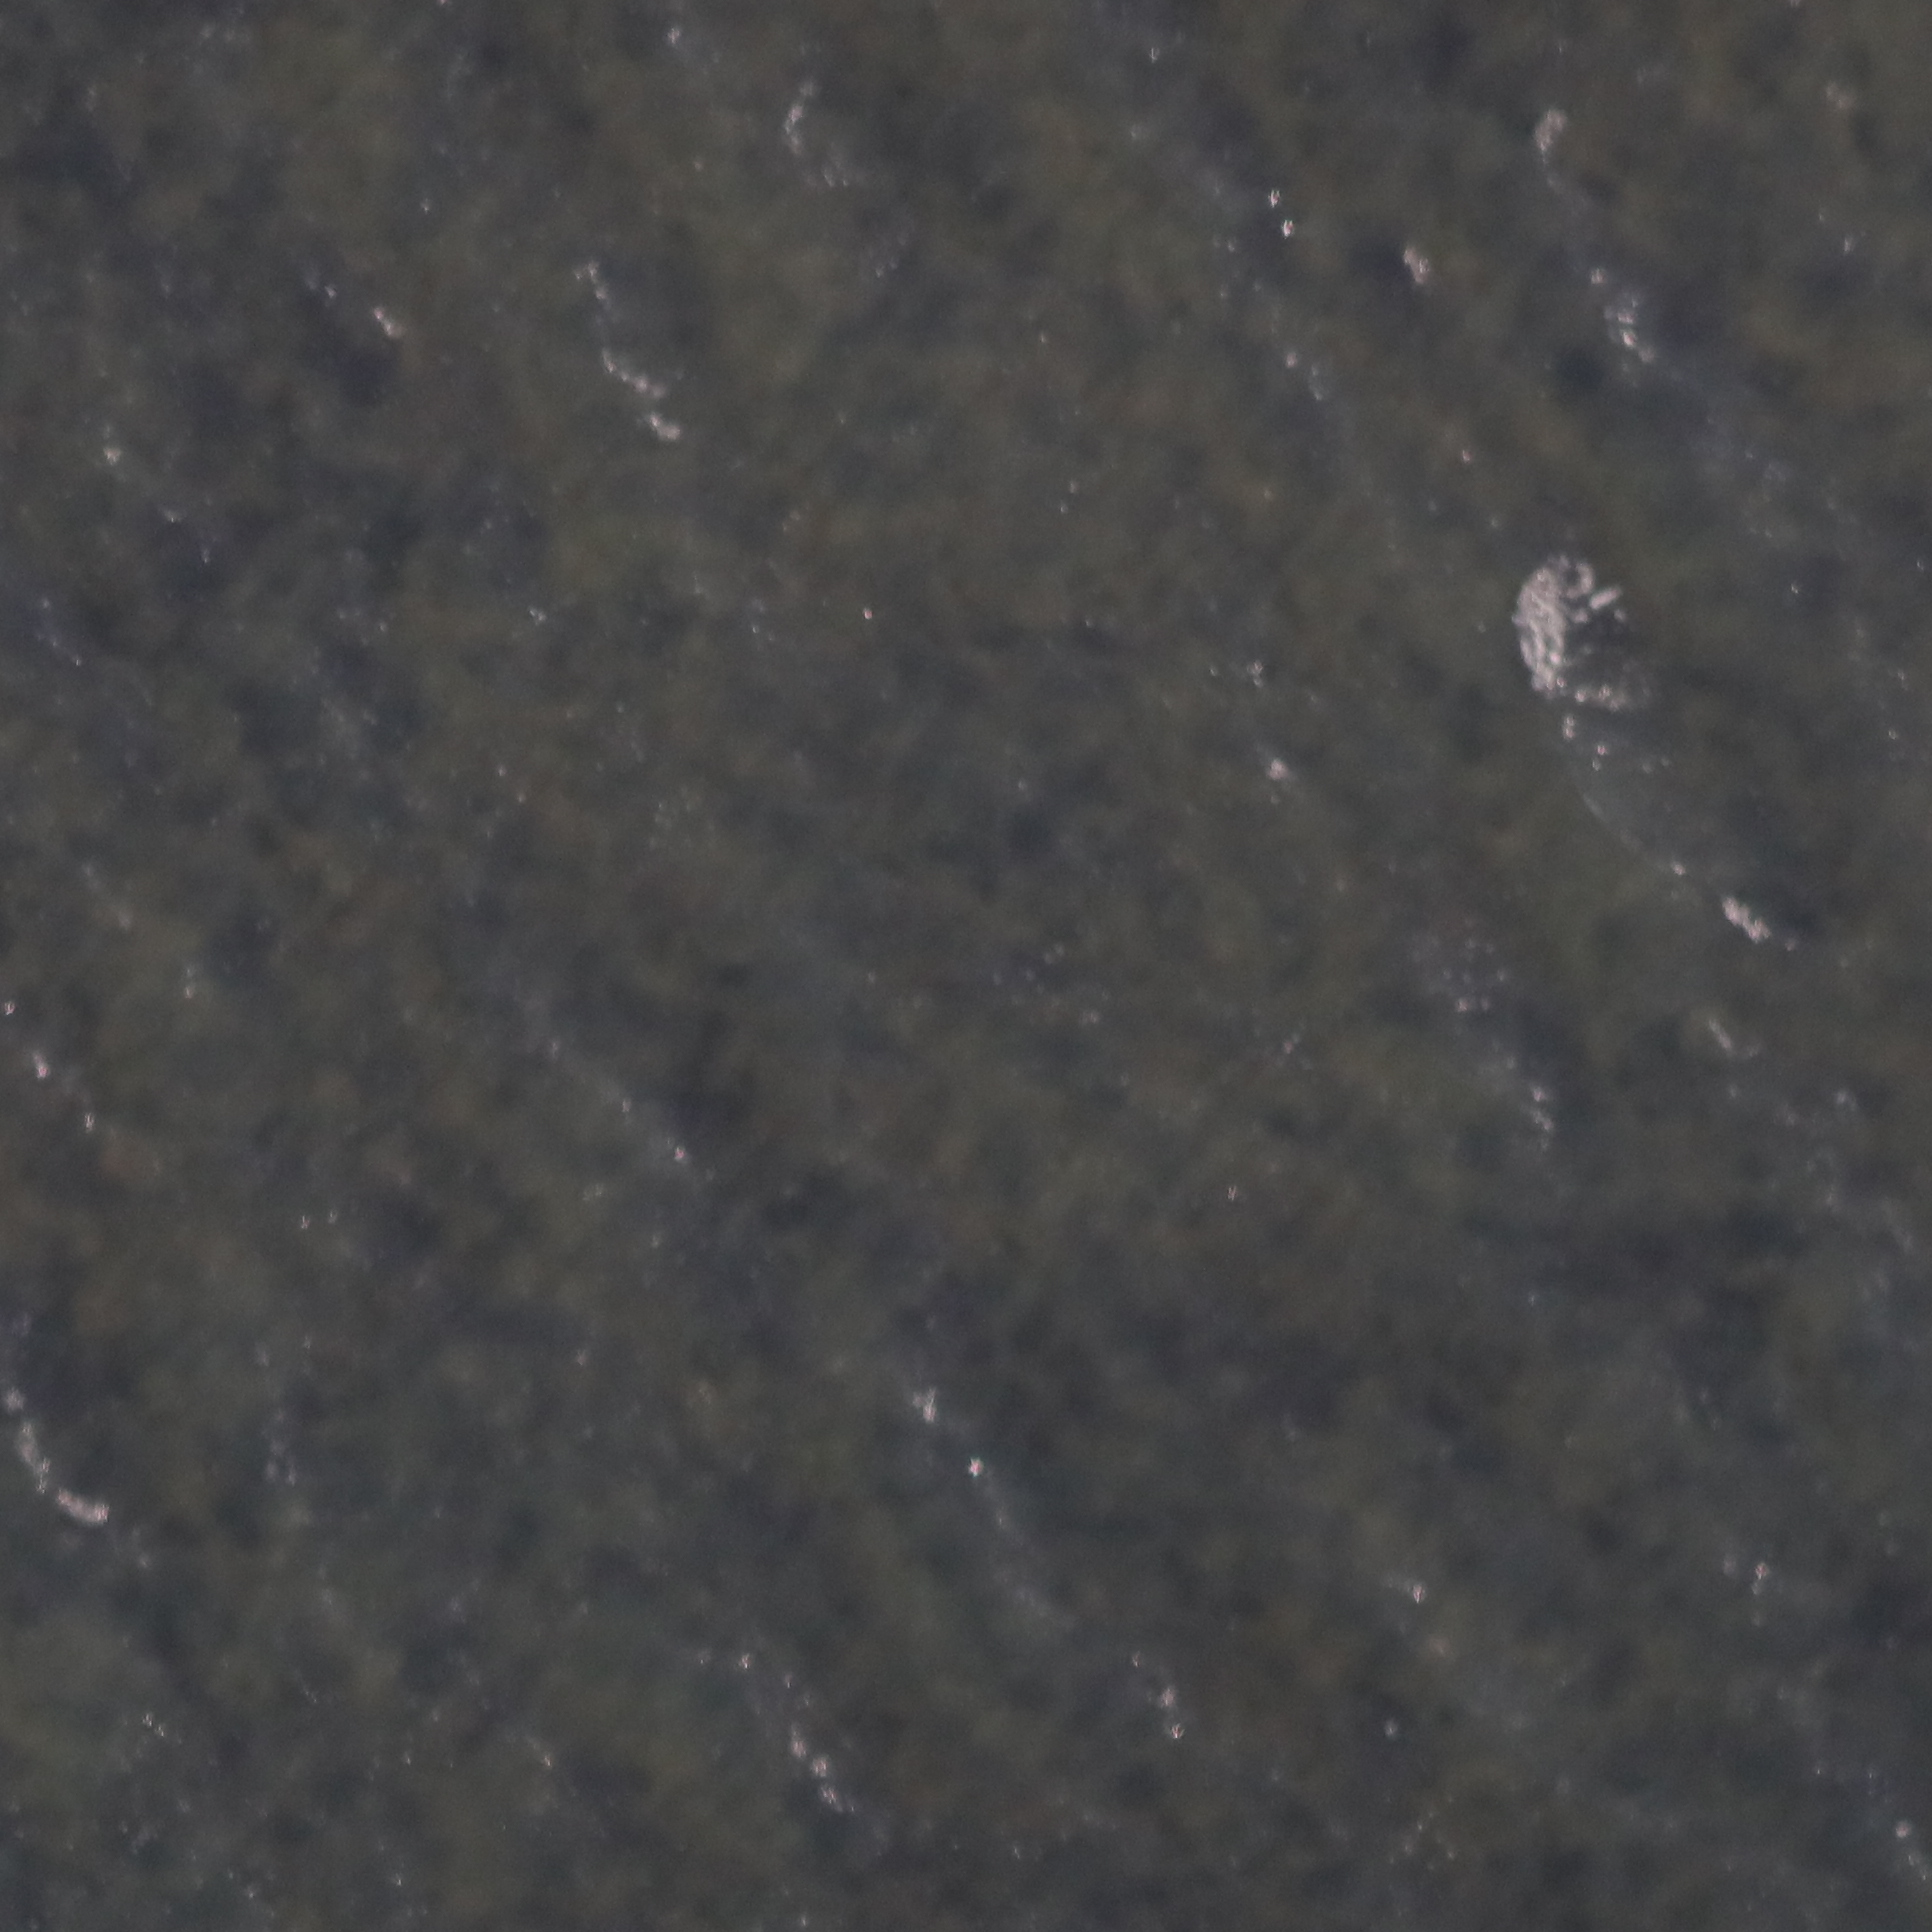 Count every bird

0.